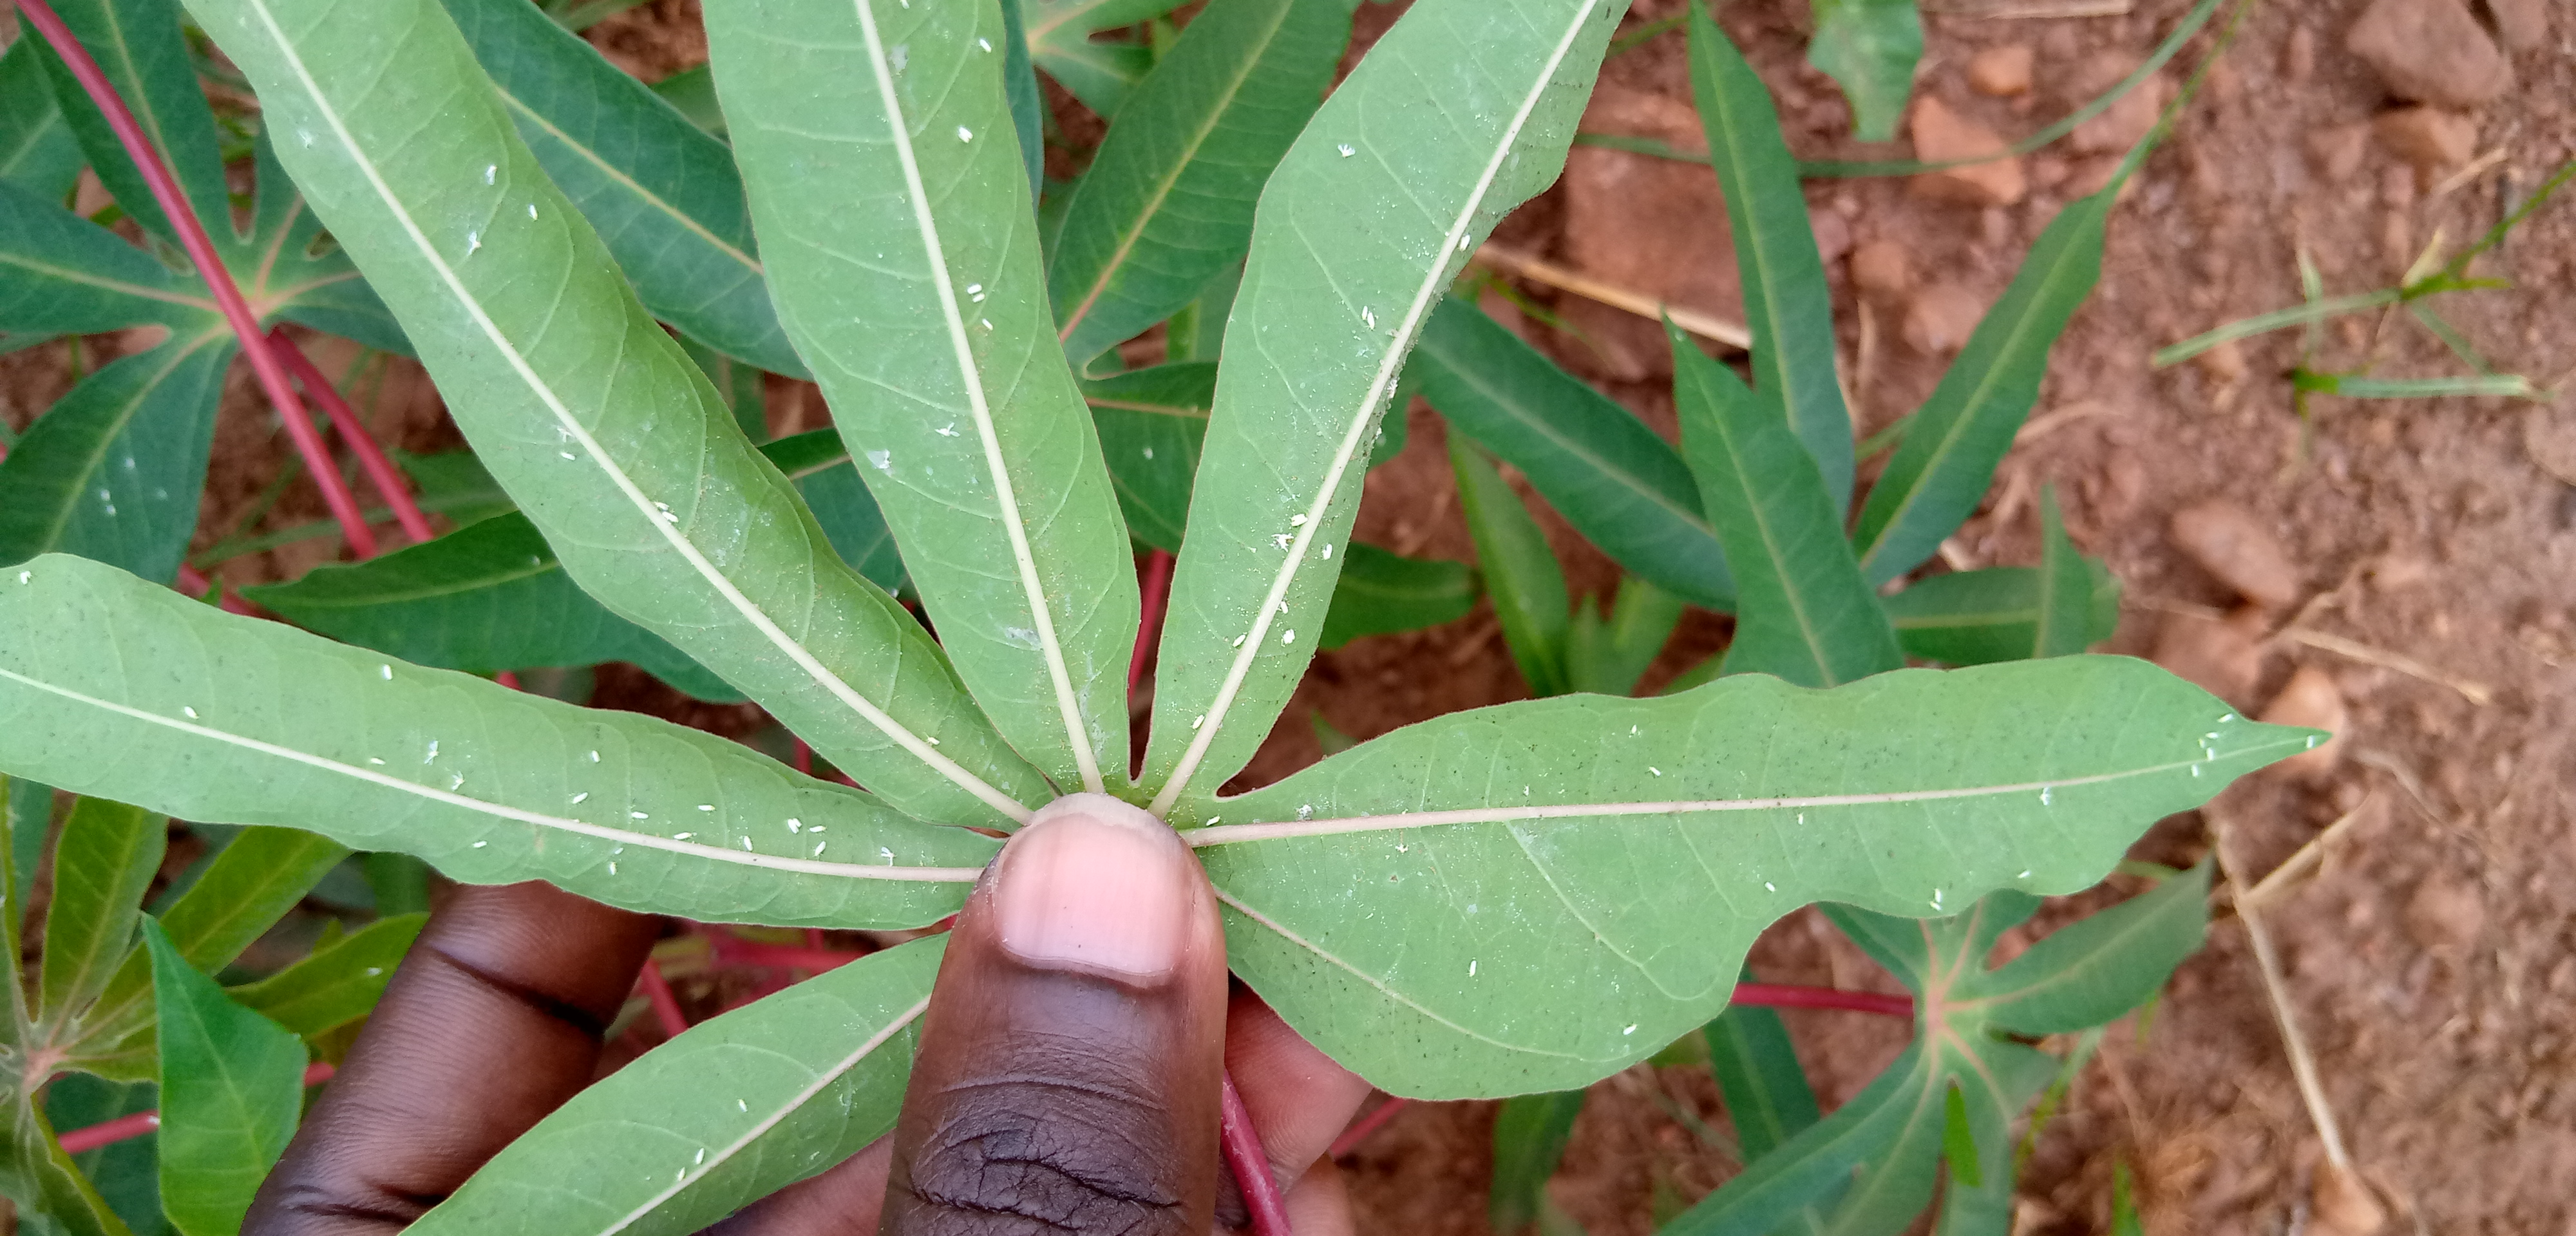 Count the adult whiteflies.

60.